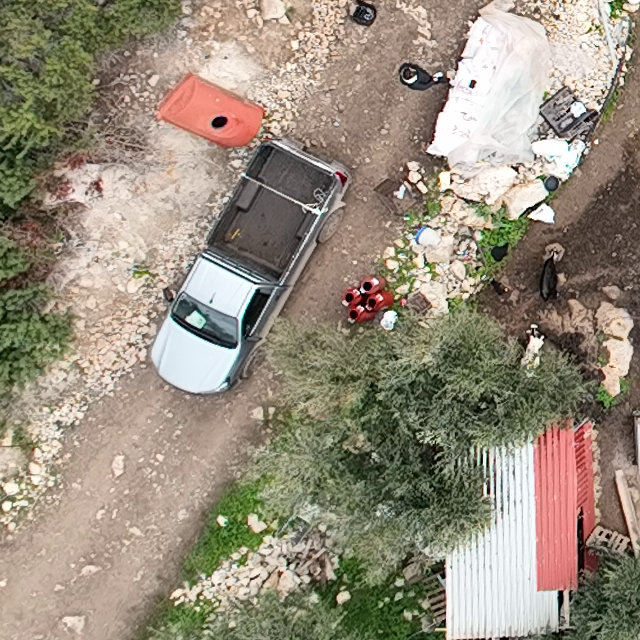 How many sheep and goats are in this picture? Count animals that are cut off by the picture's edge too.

2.